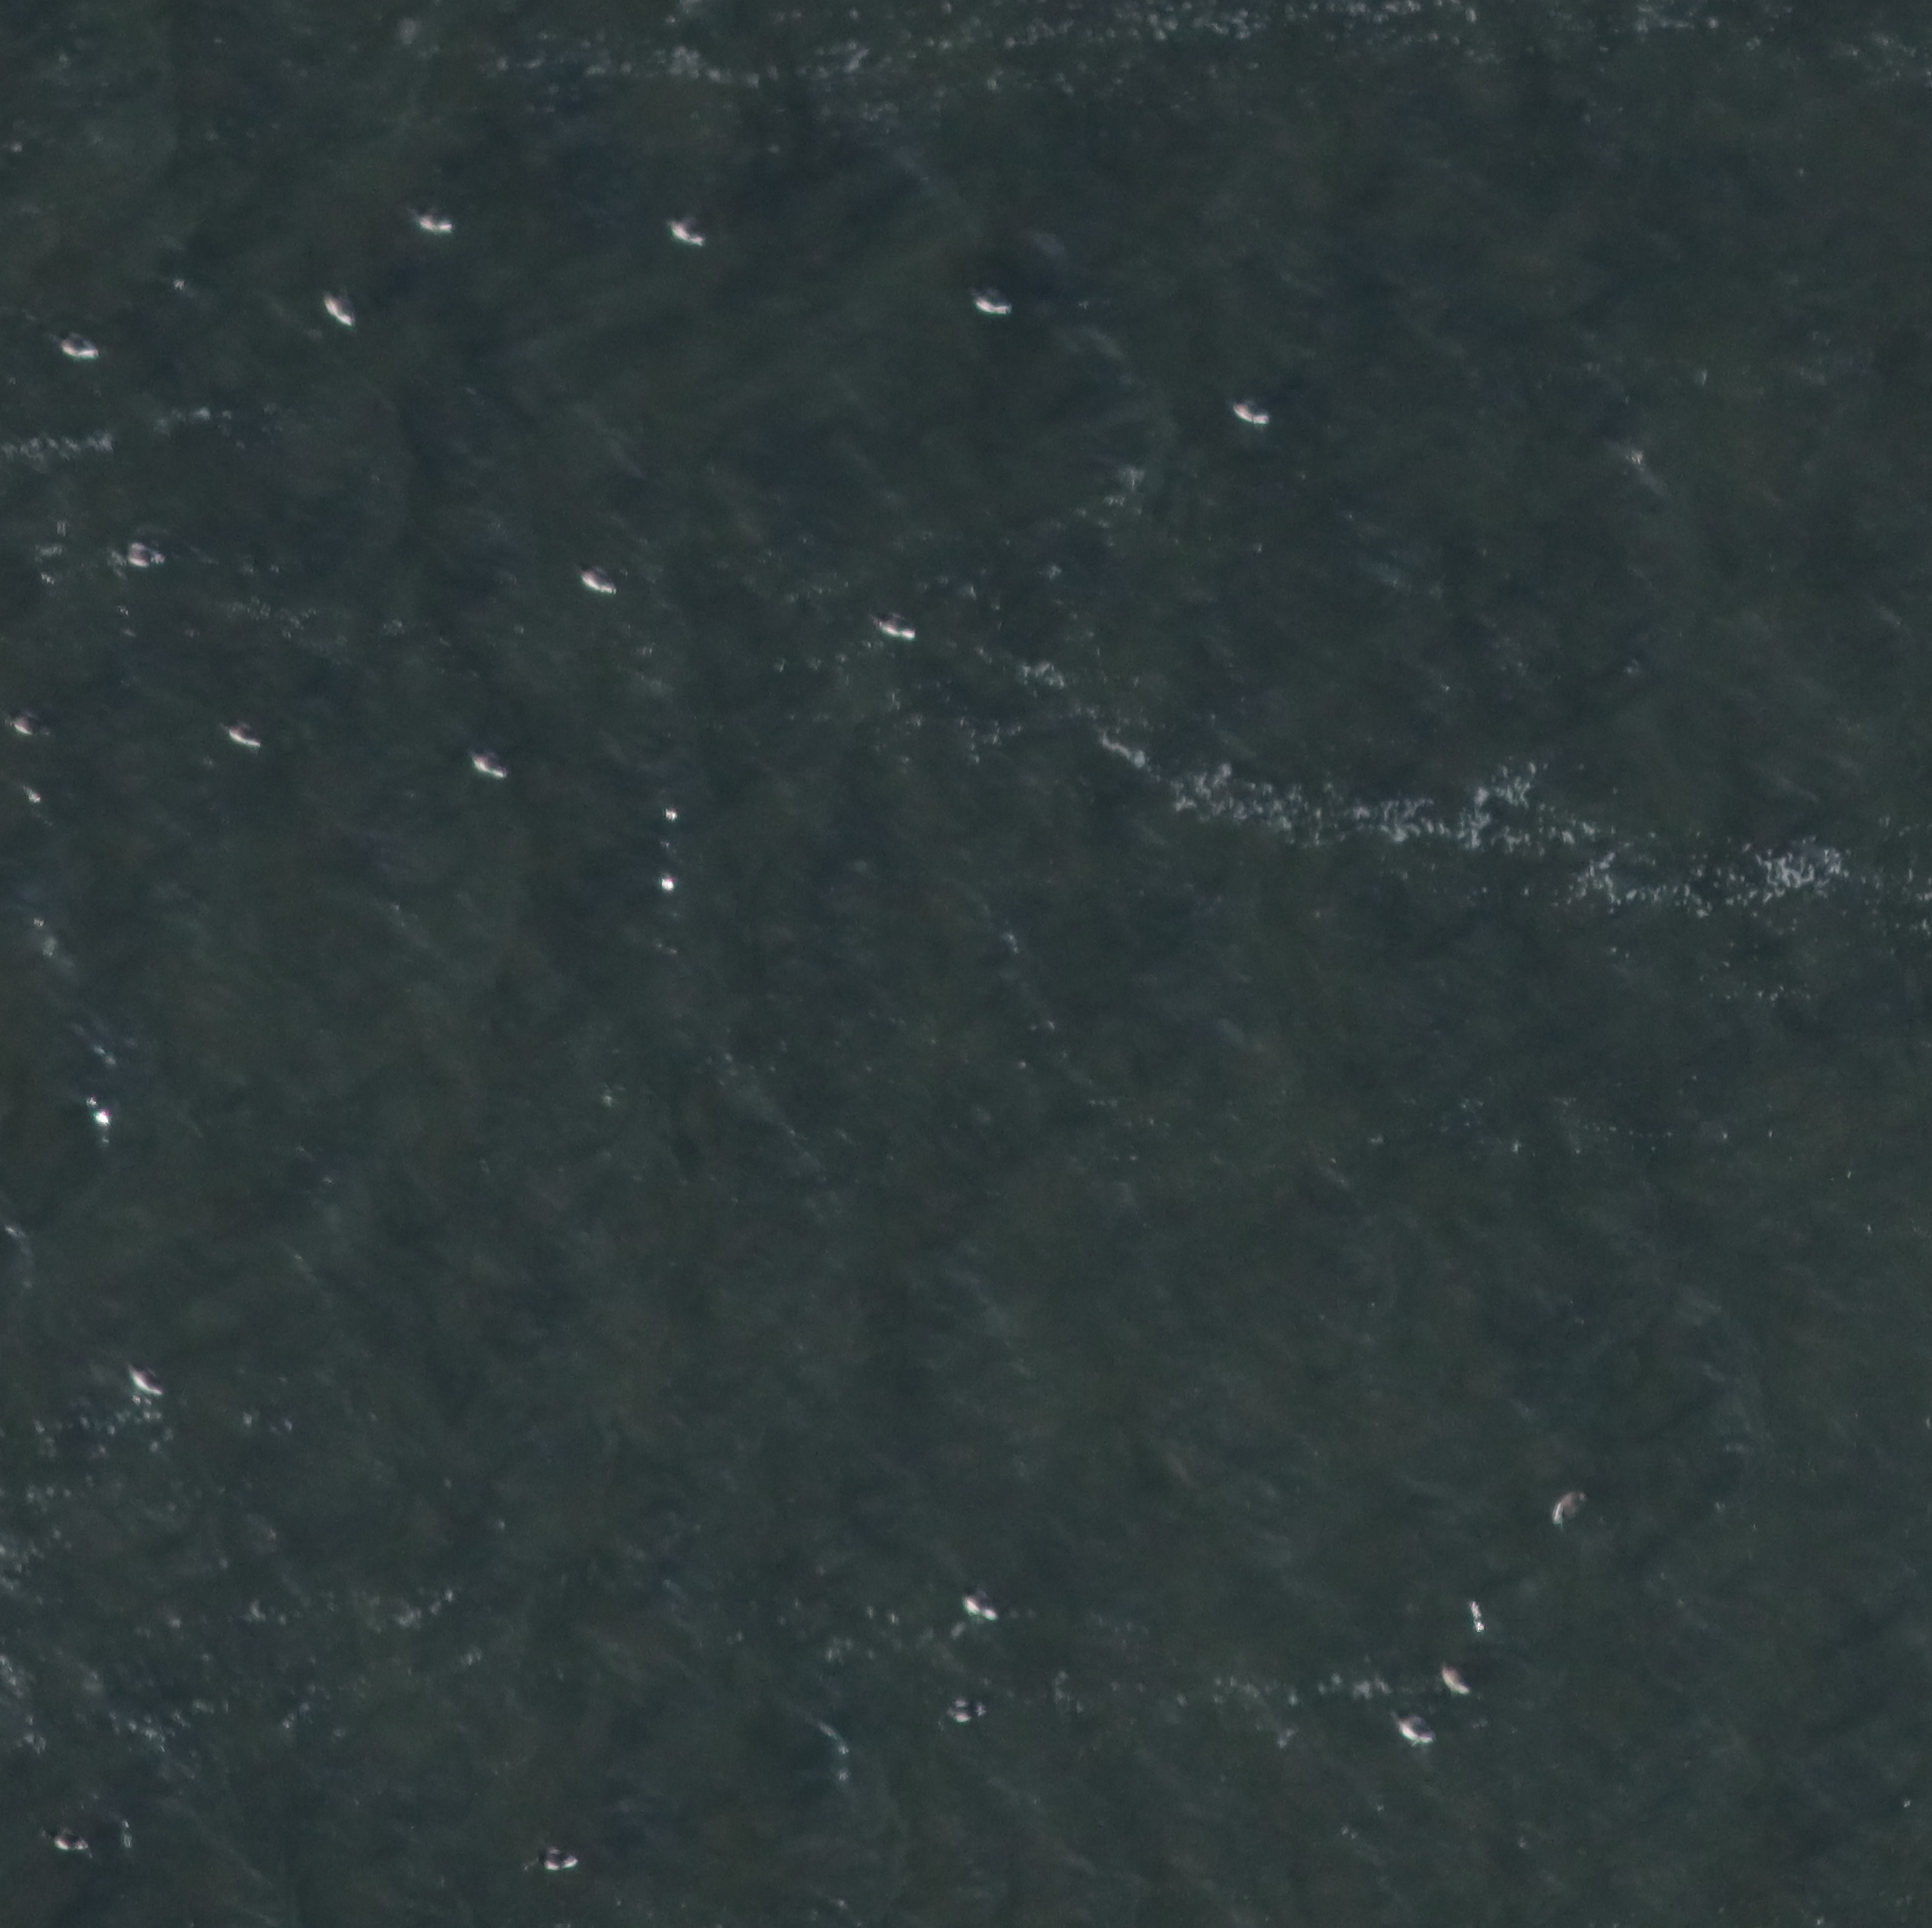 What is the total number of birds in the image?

20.